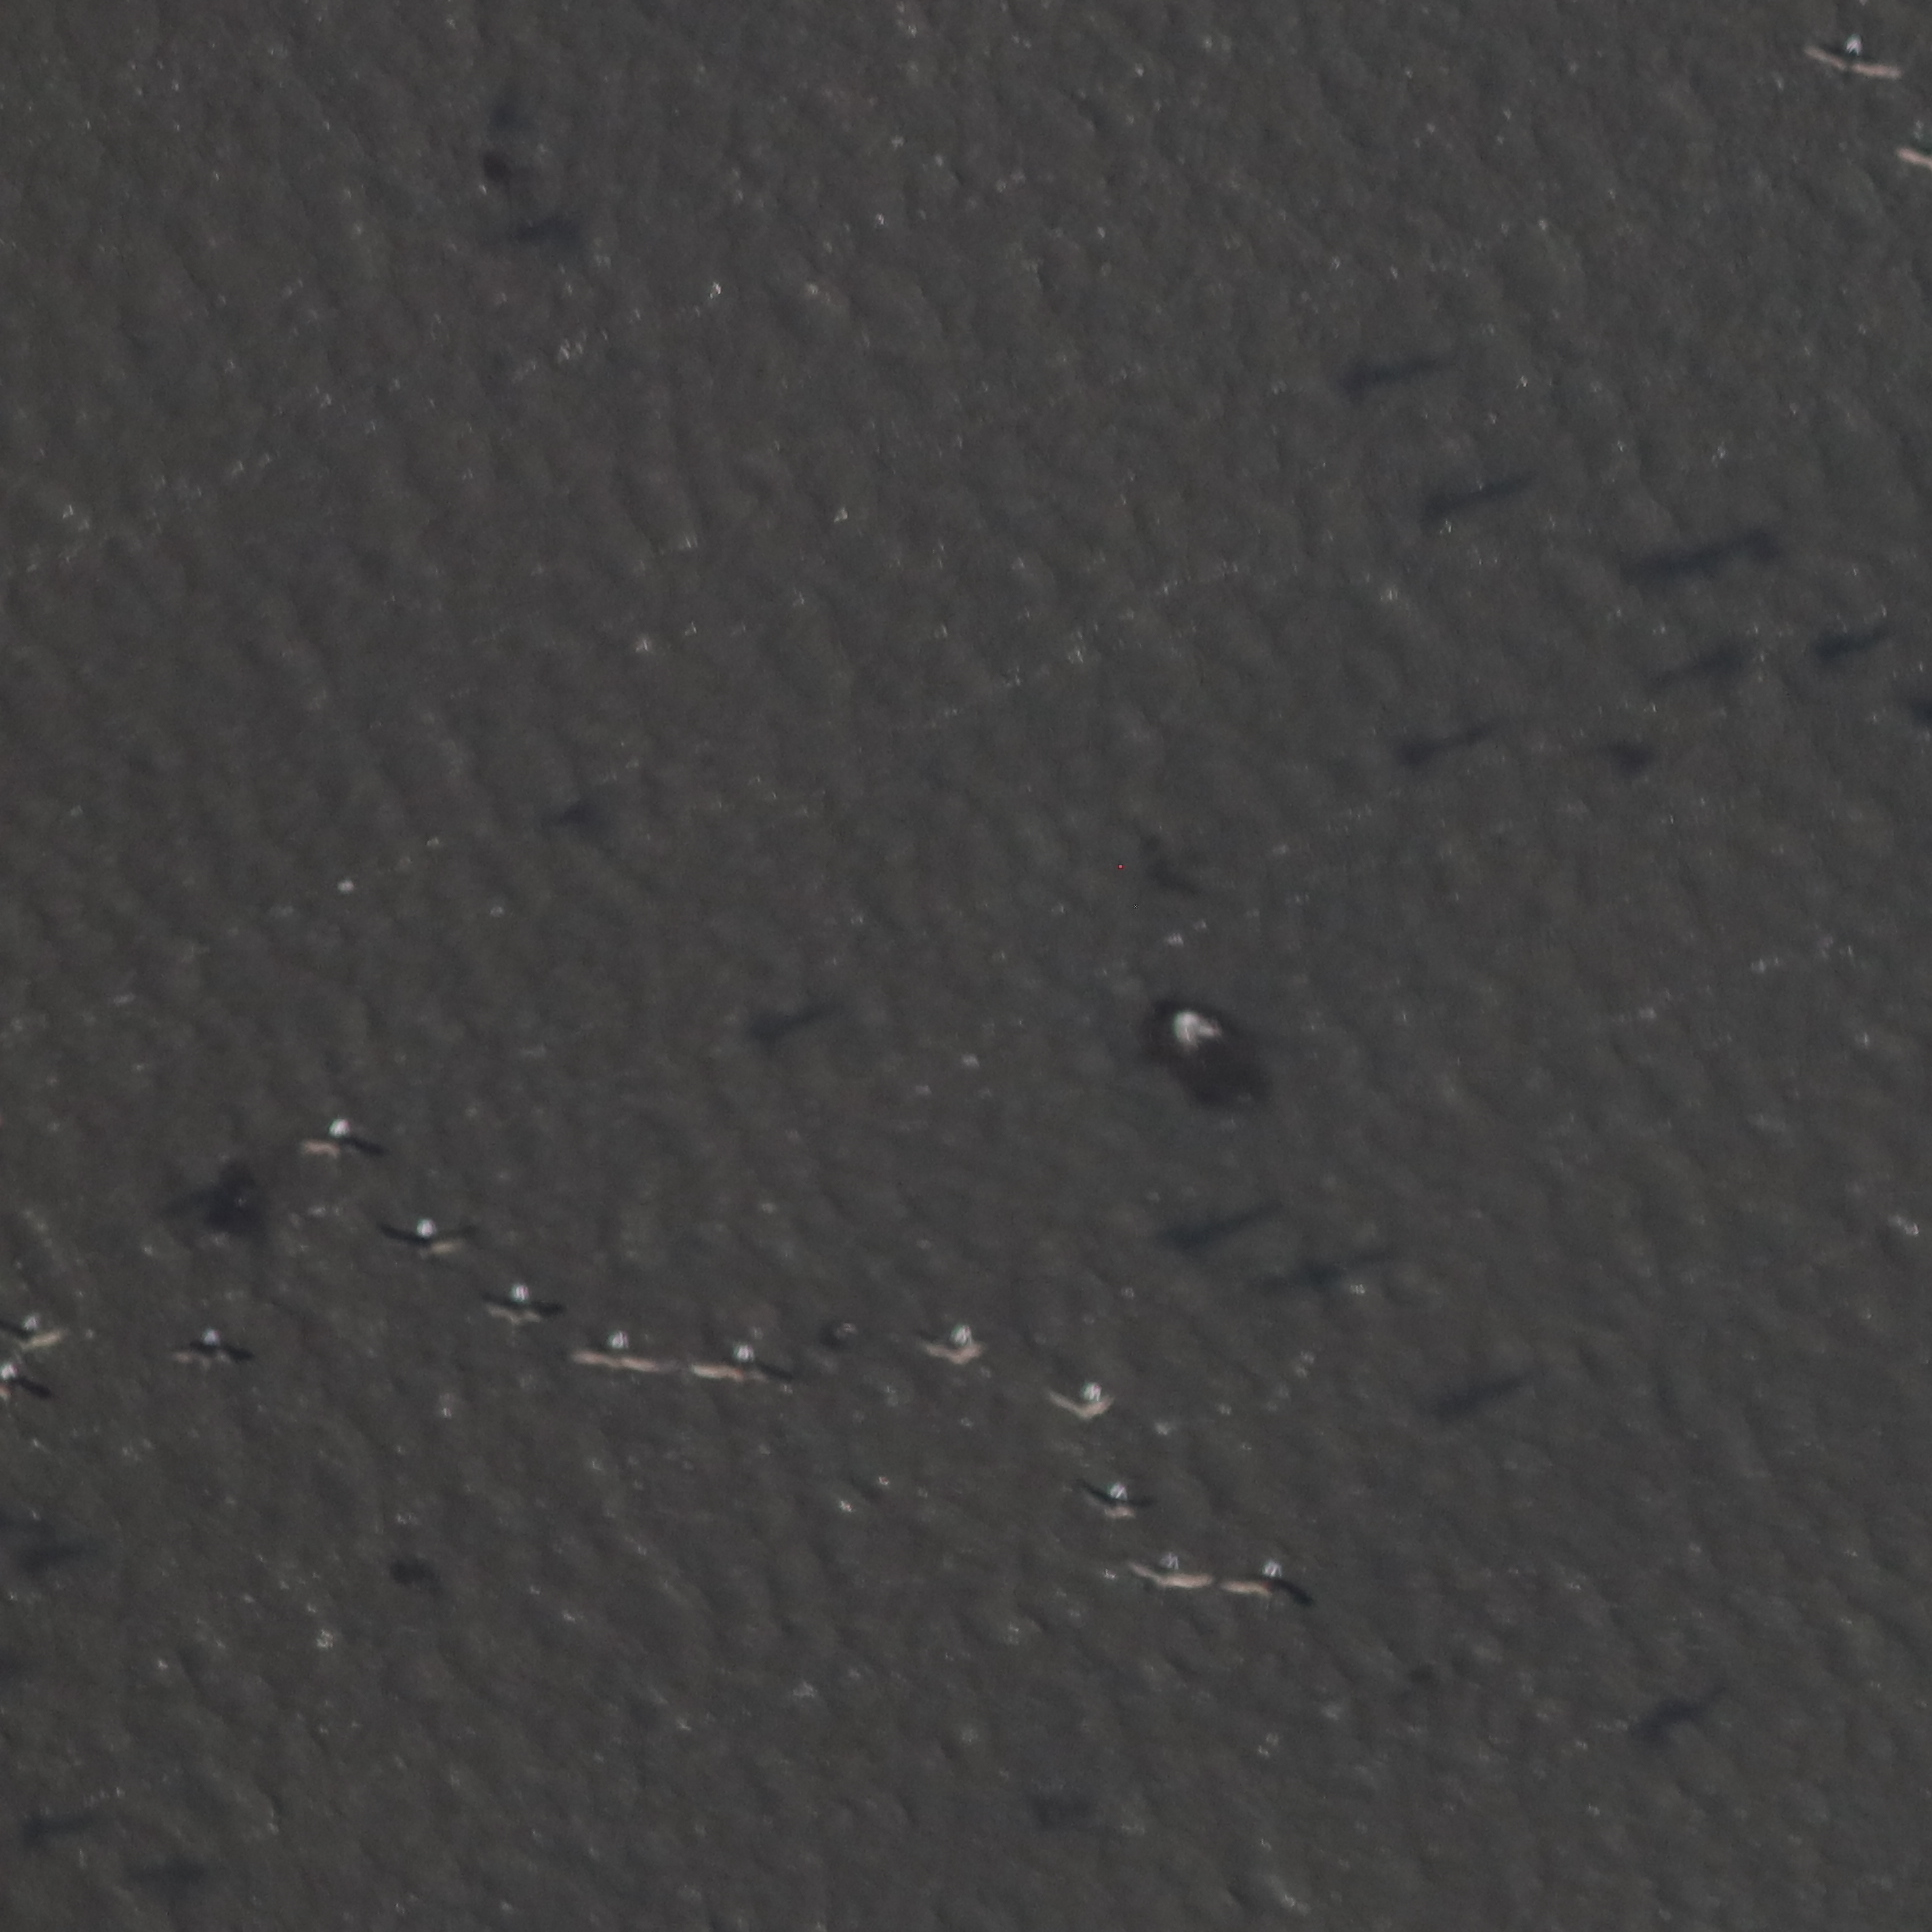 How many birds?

14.